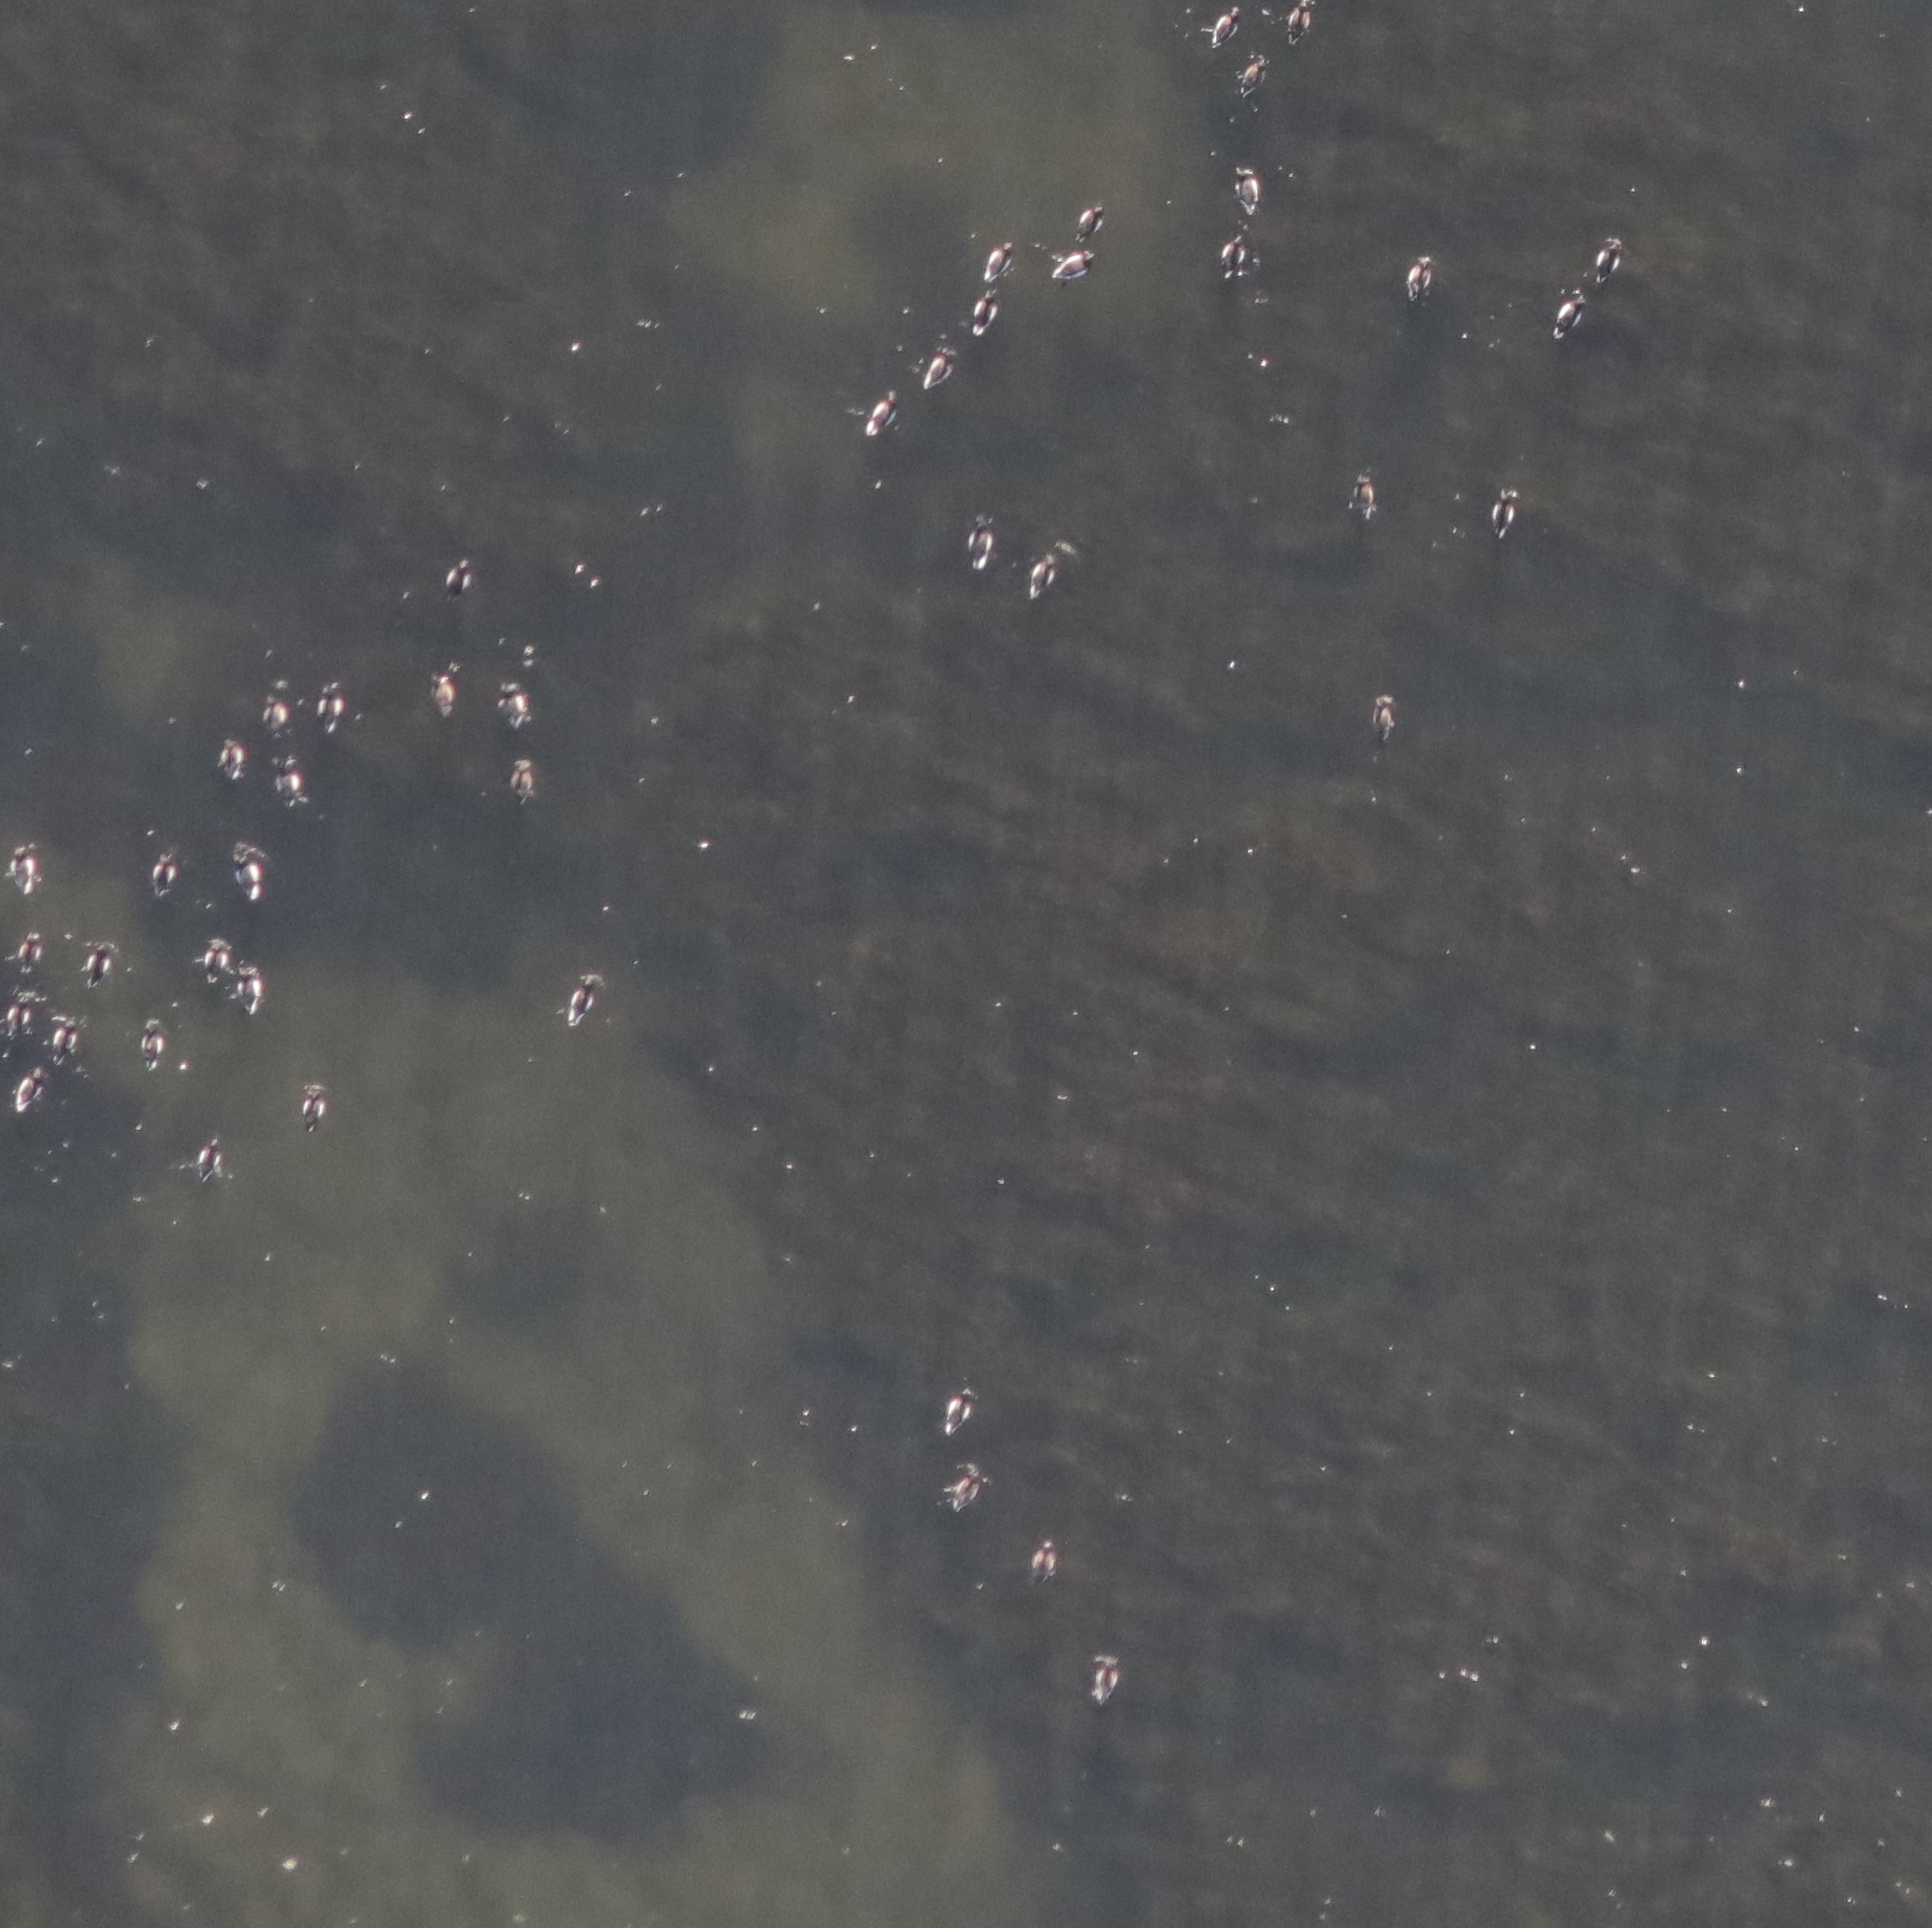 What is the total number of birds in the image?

45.